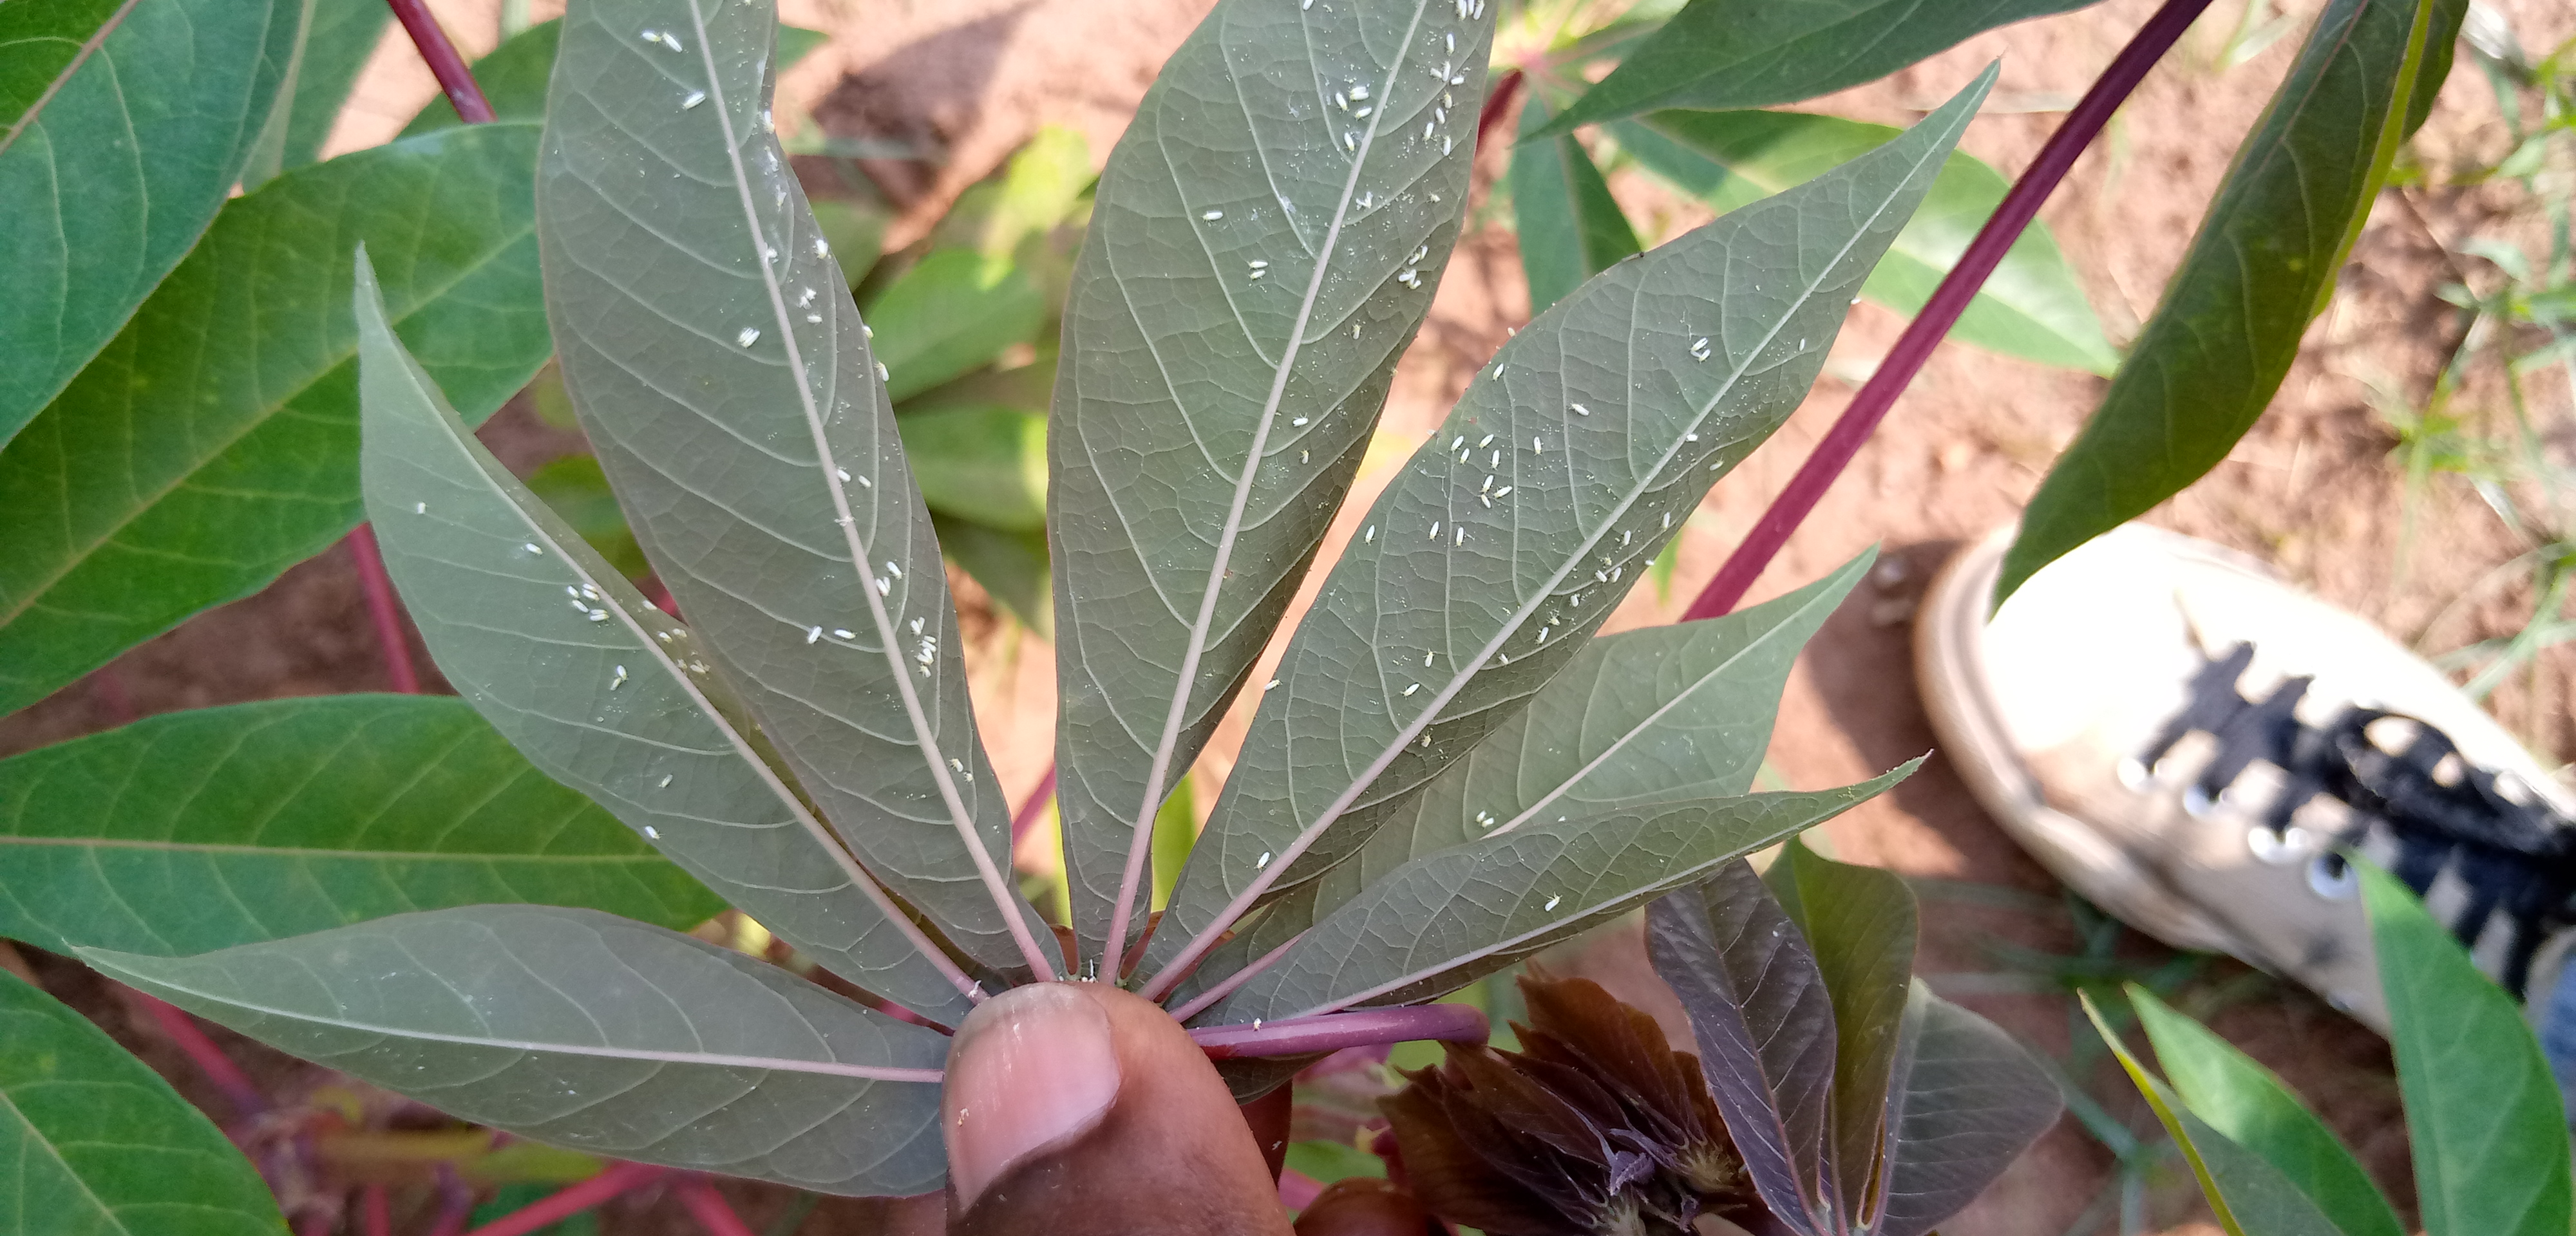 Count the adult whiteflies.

90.